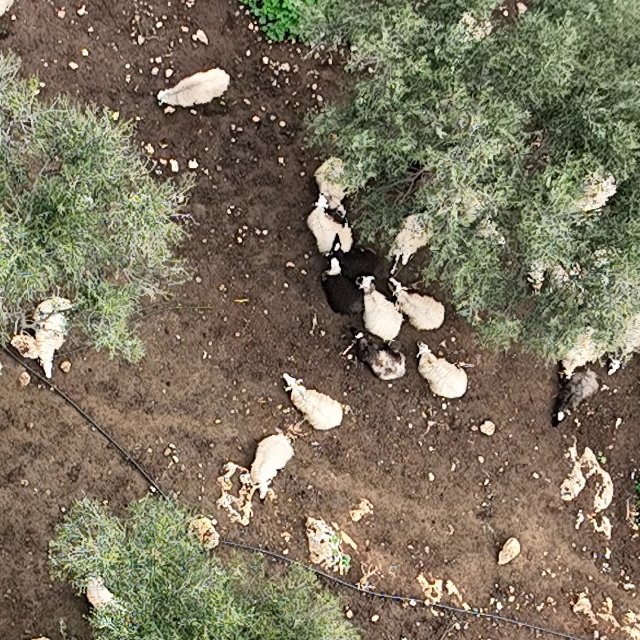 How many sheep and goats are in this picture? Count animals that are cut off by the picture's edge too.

20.